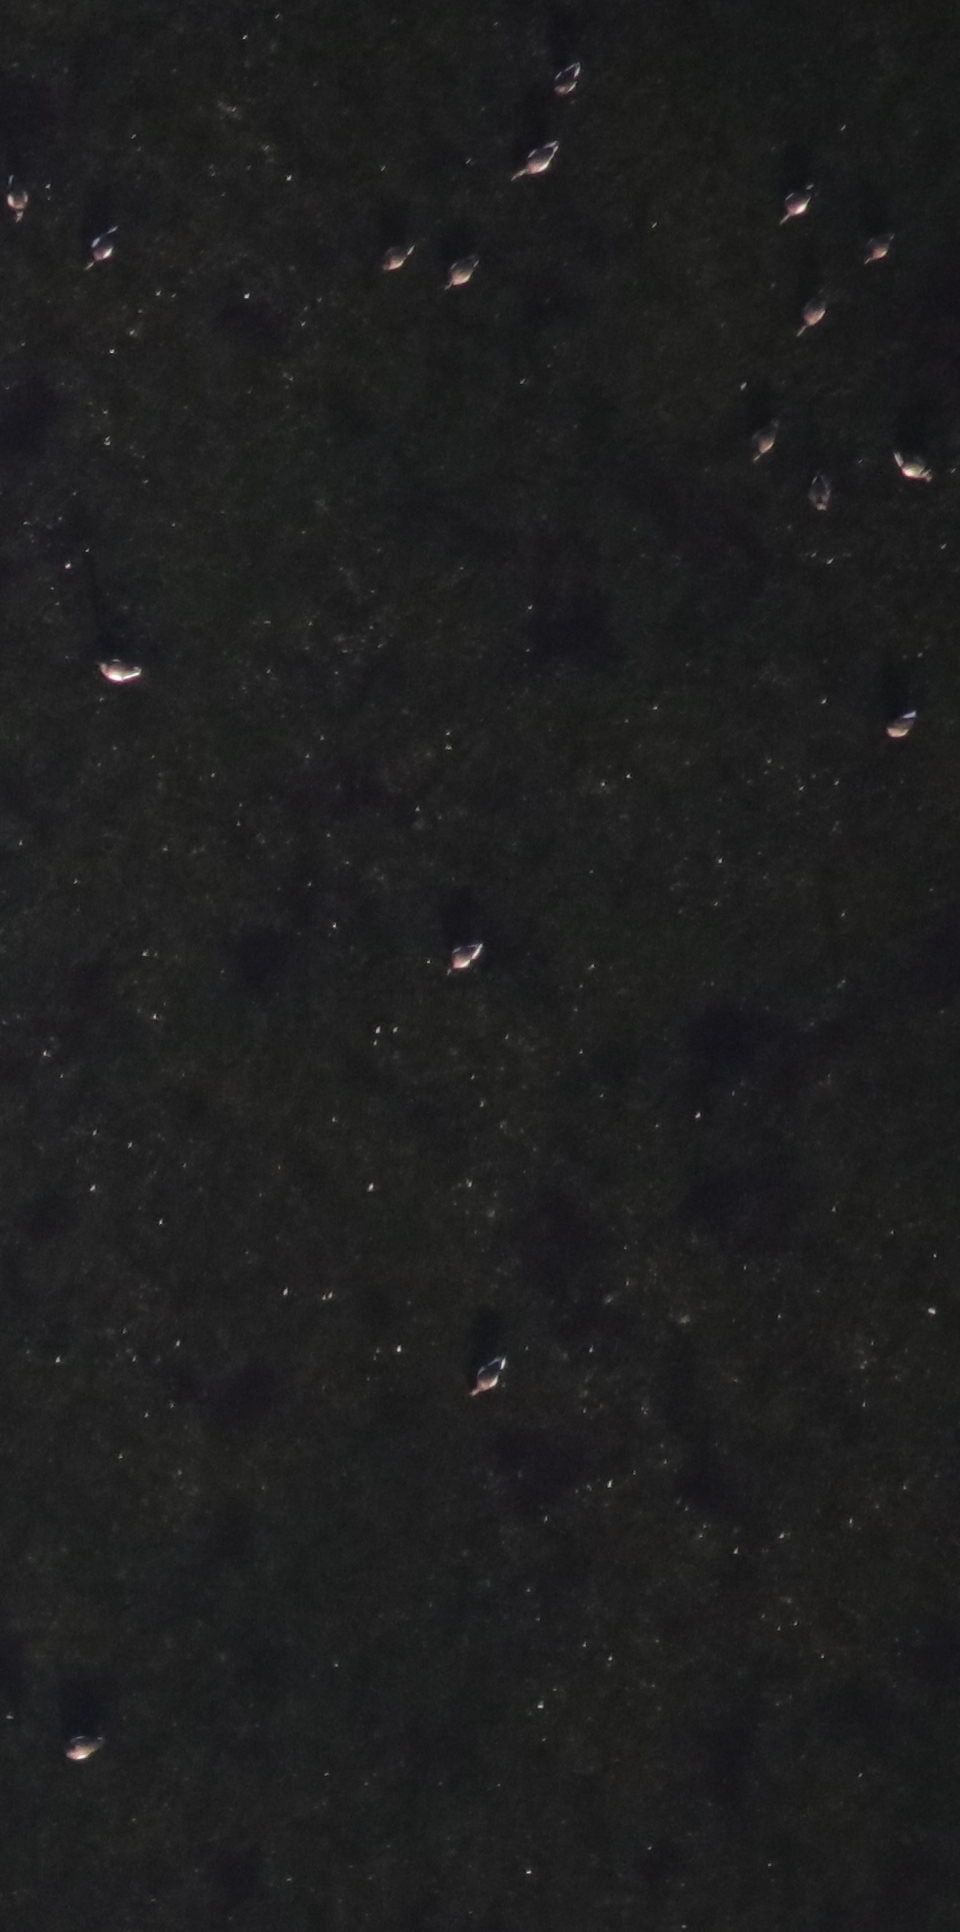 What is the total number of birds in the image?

17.